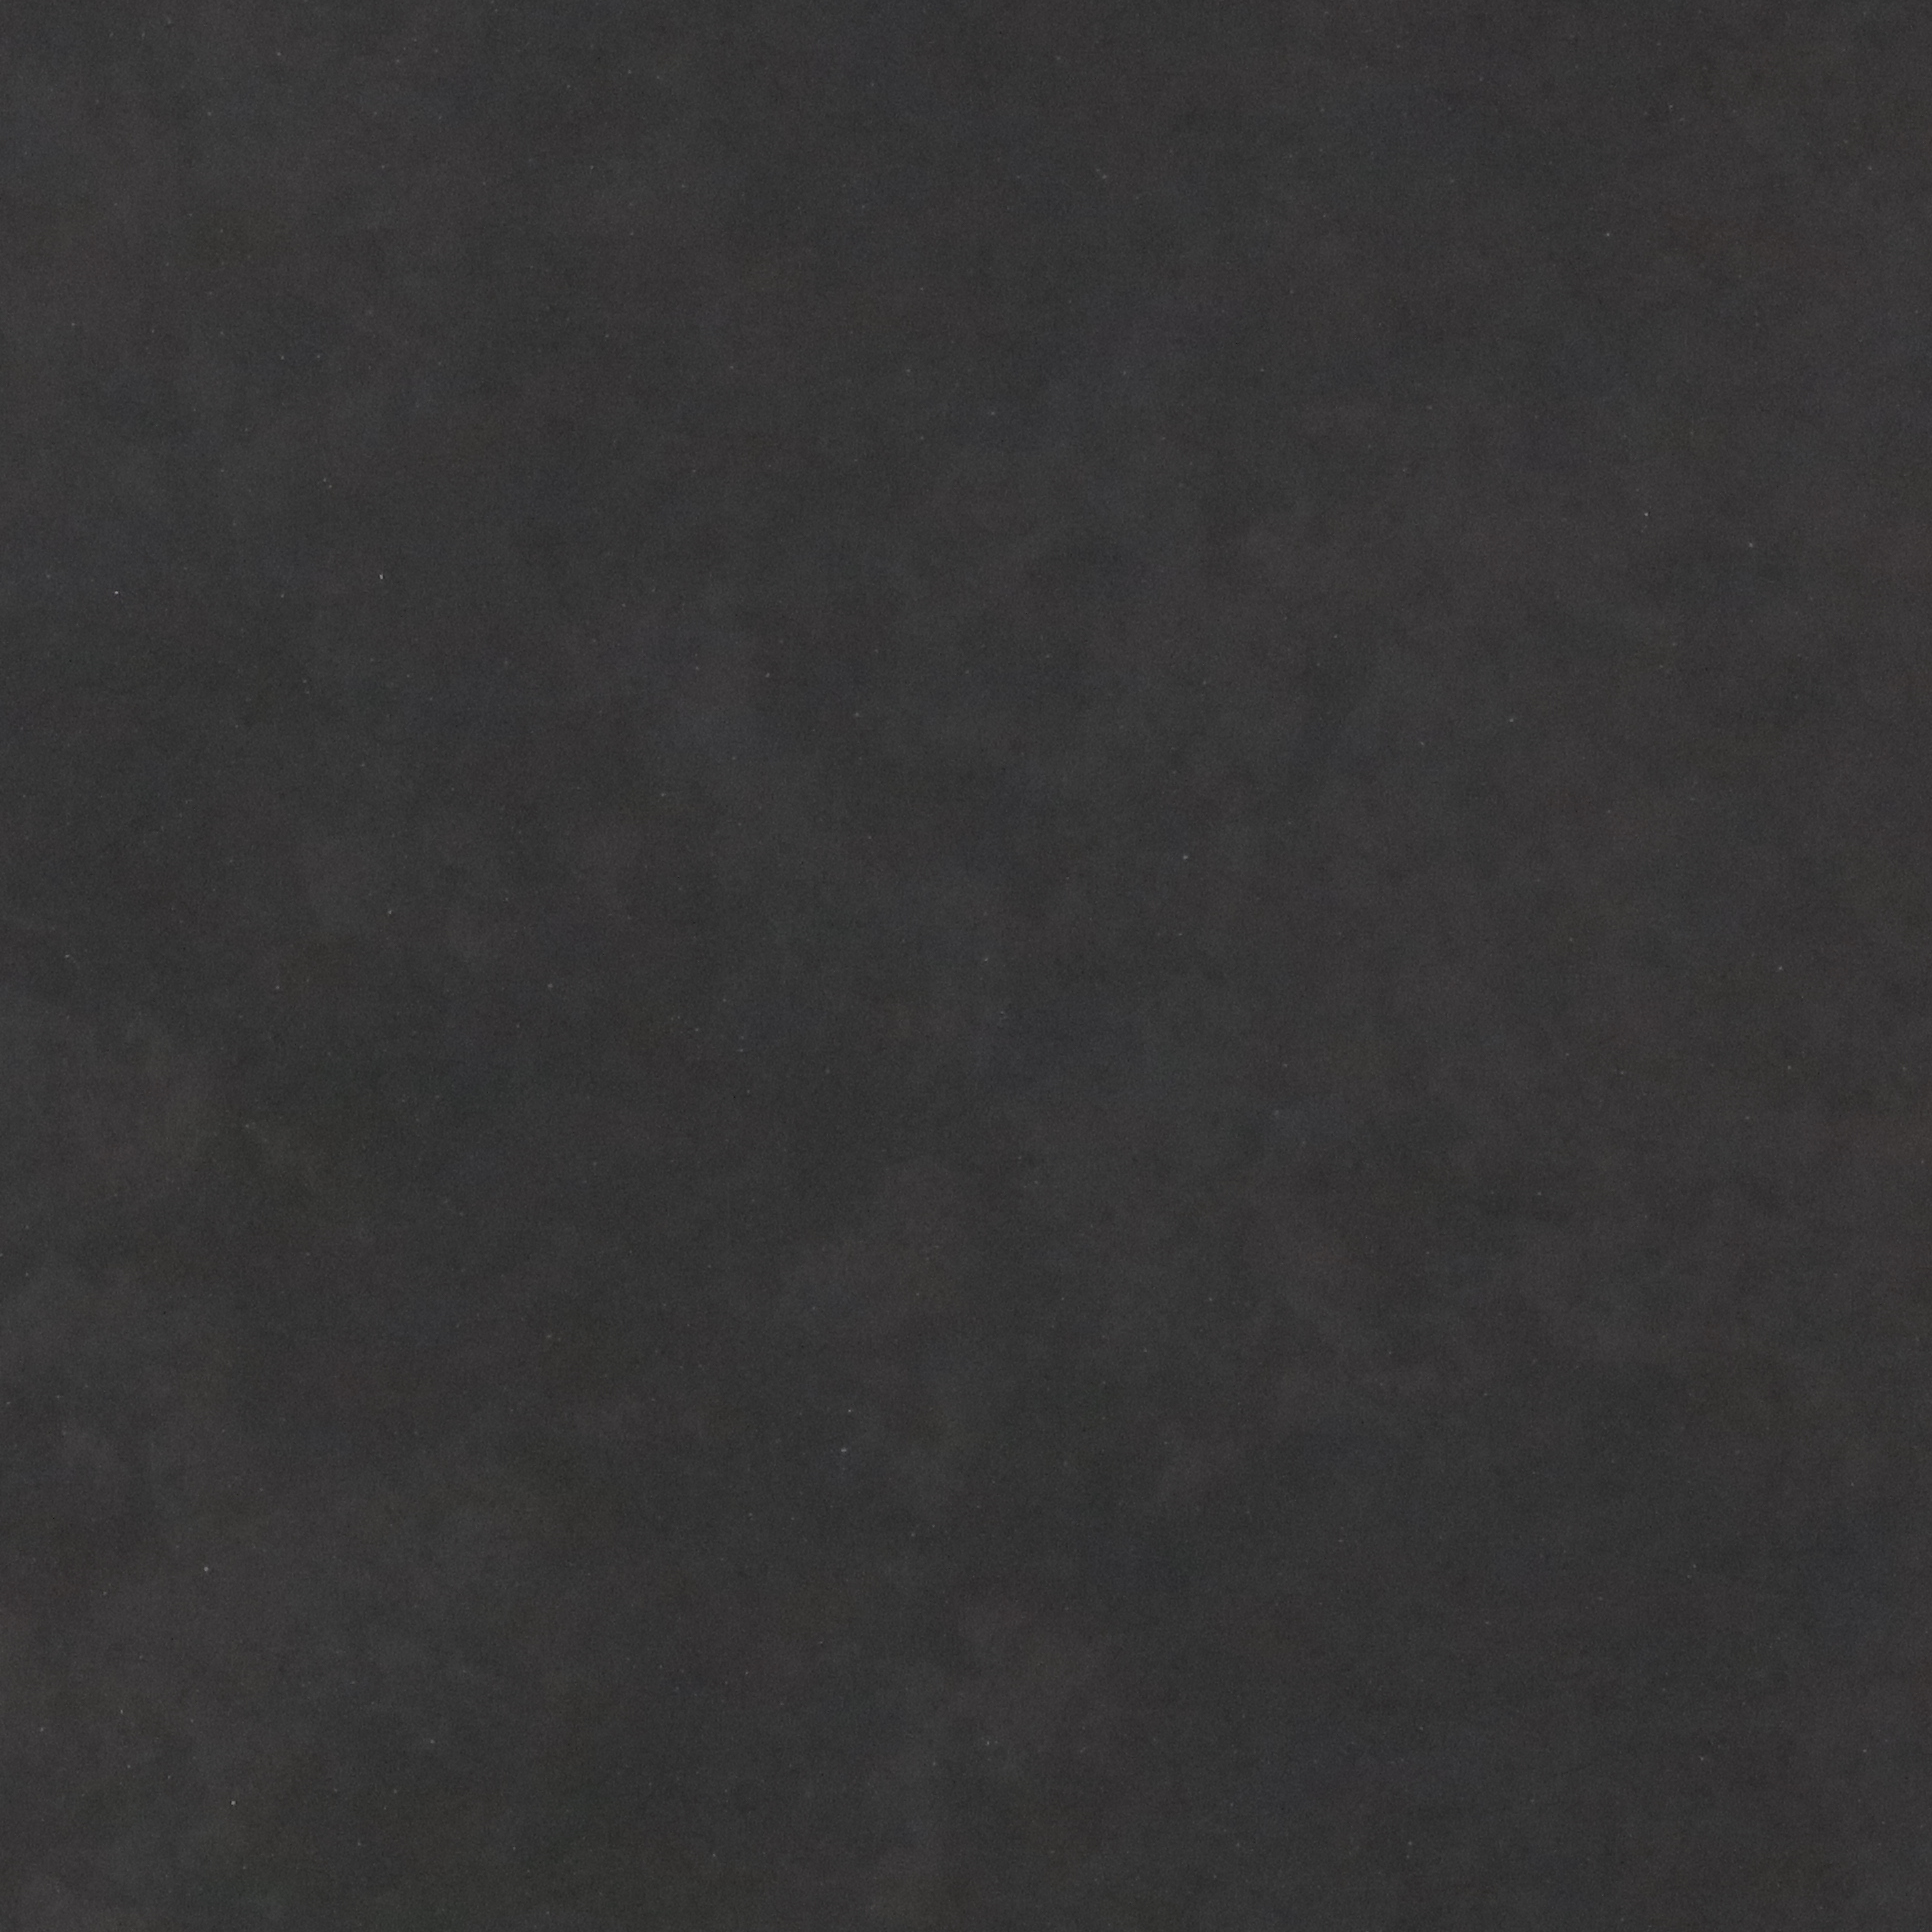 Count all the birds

0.